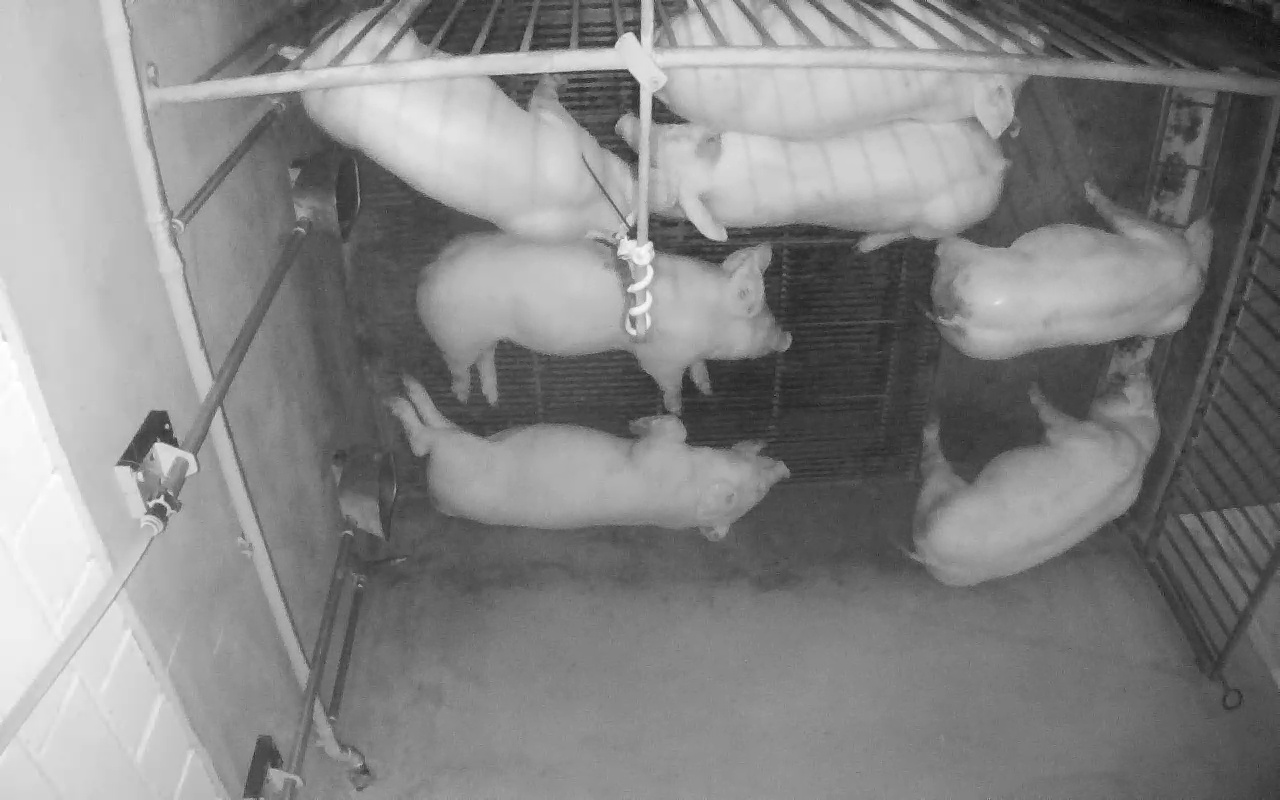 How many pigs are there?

7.